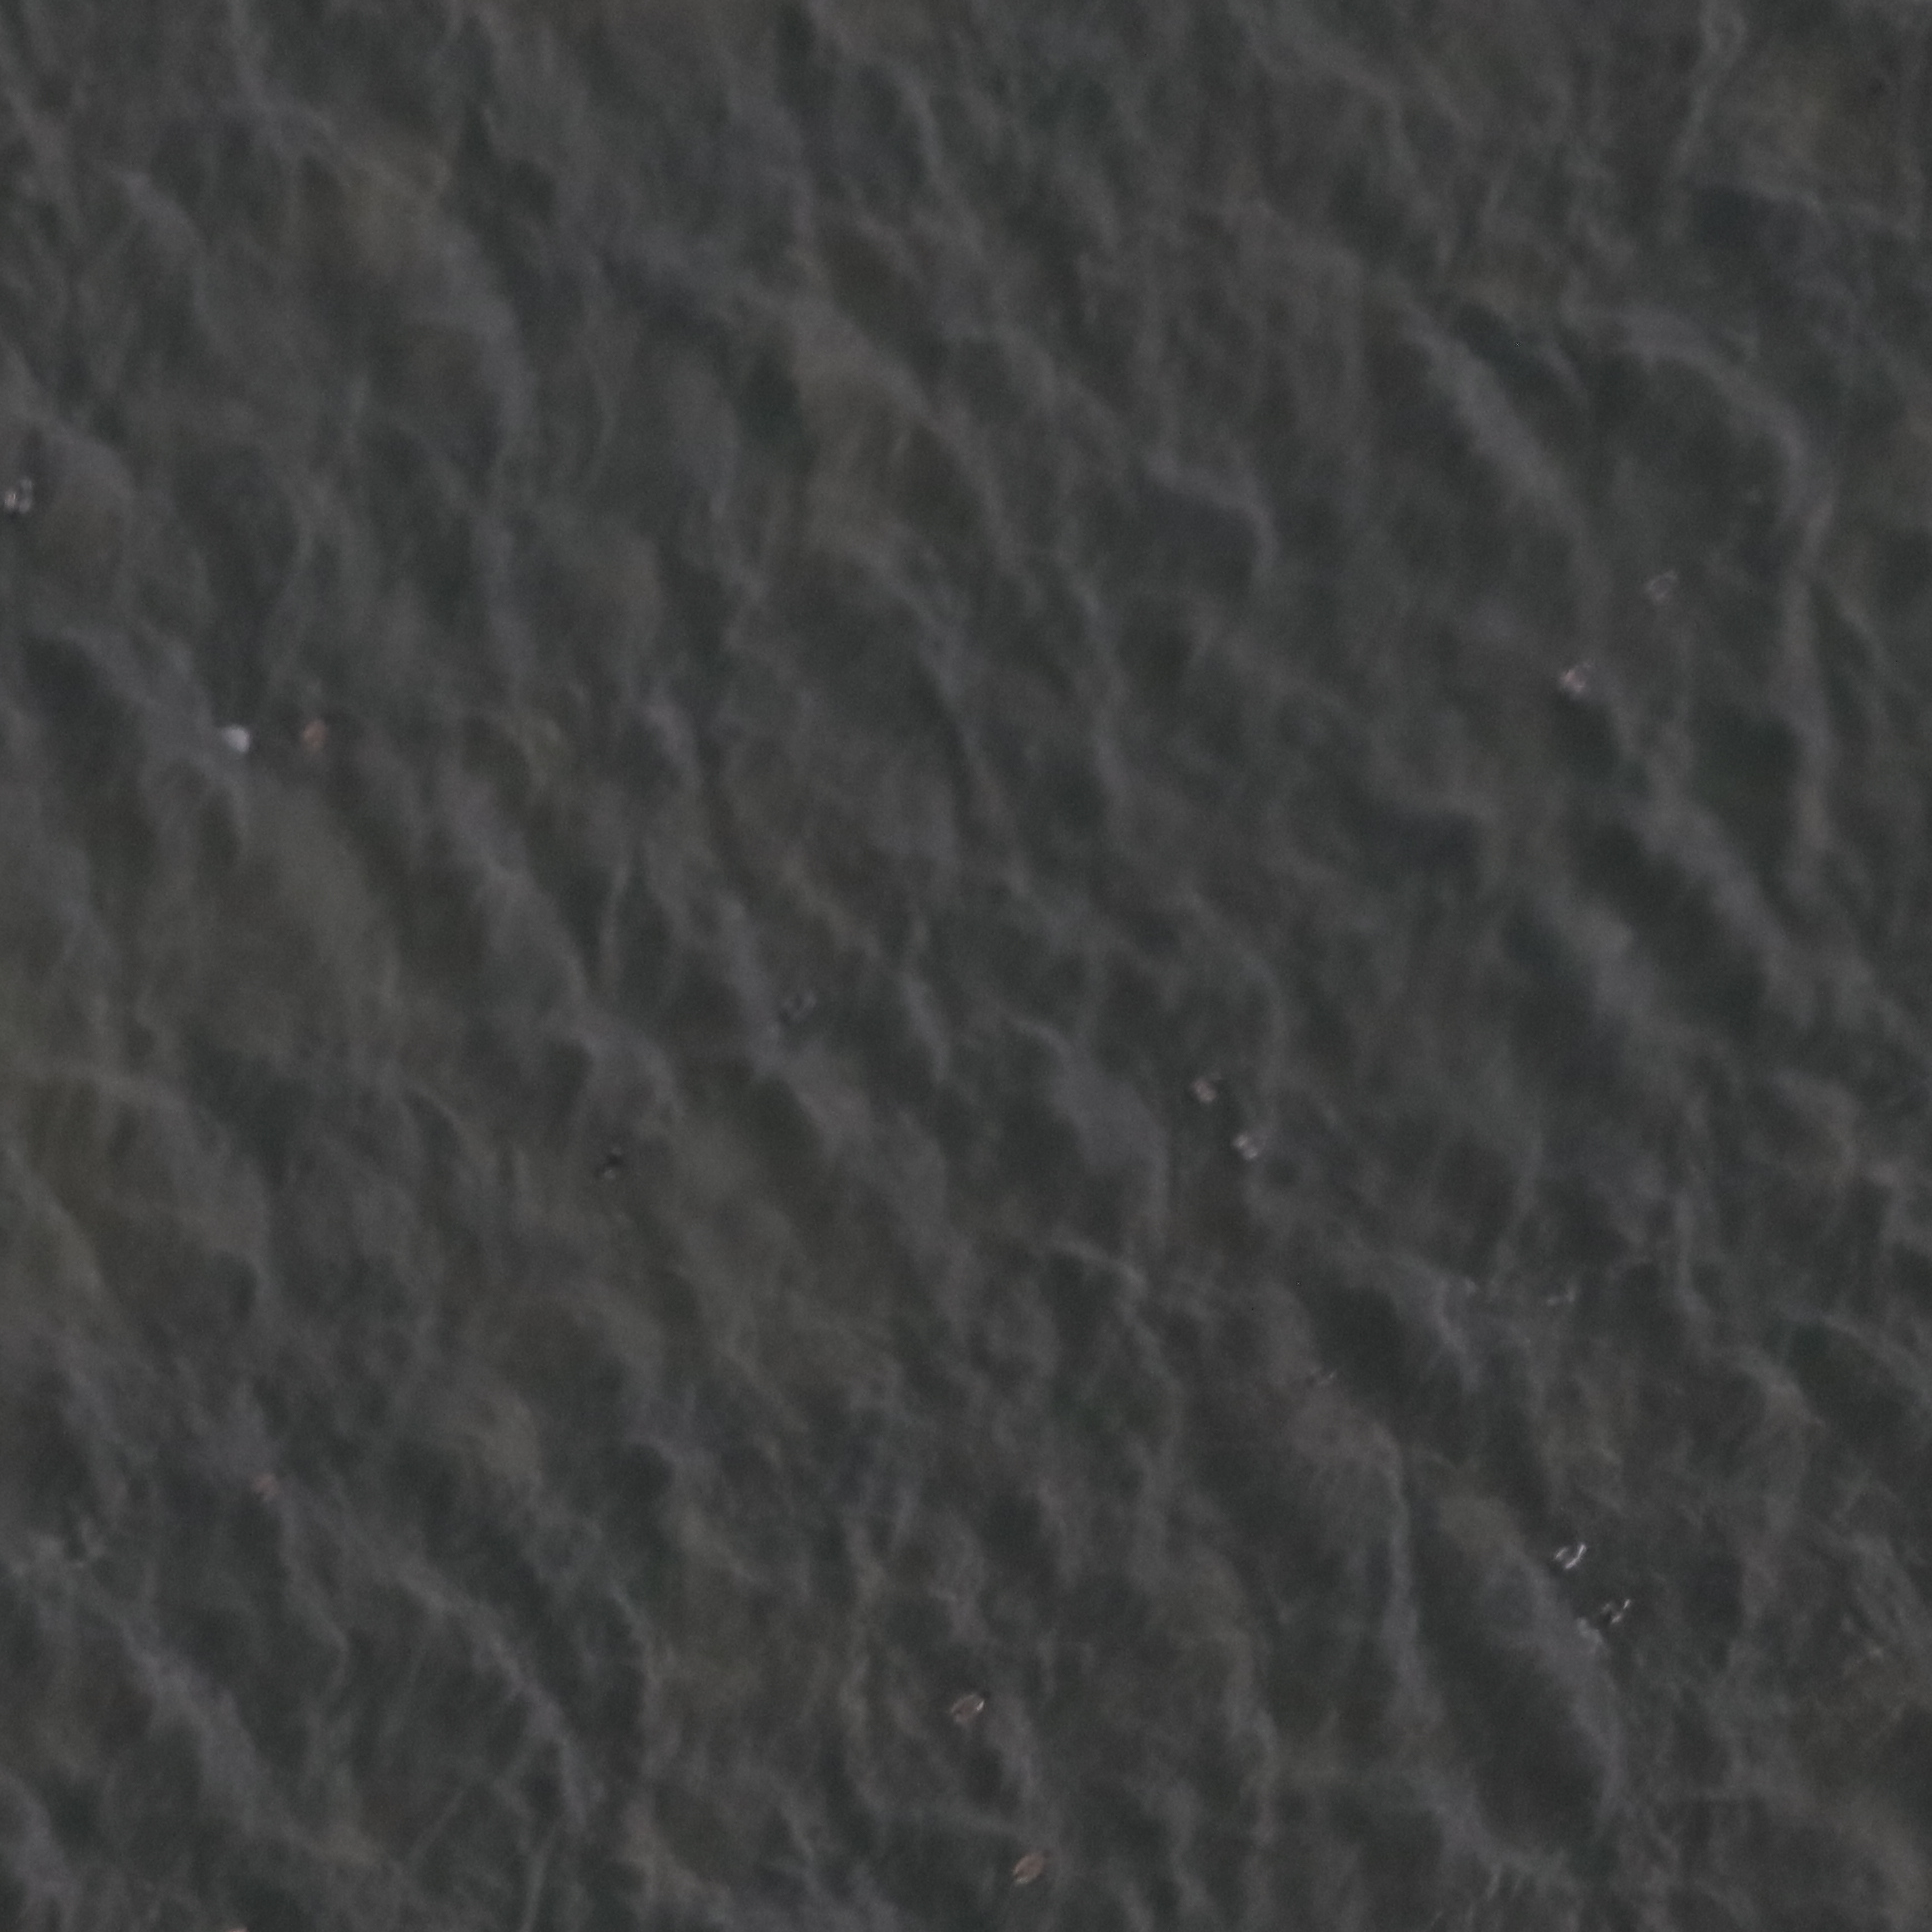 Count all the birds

13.